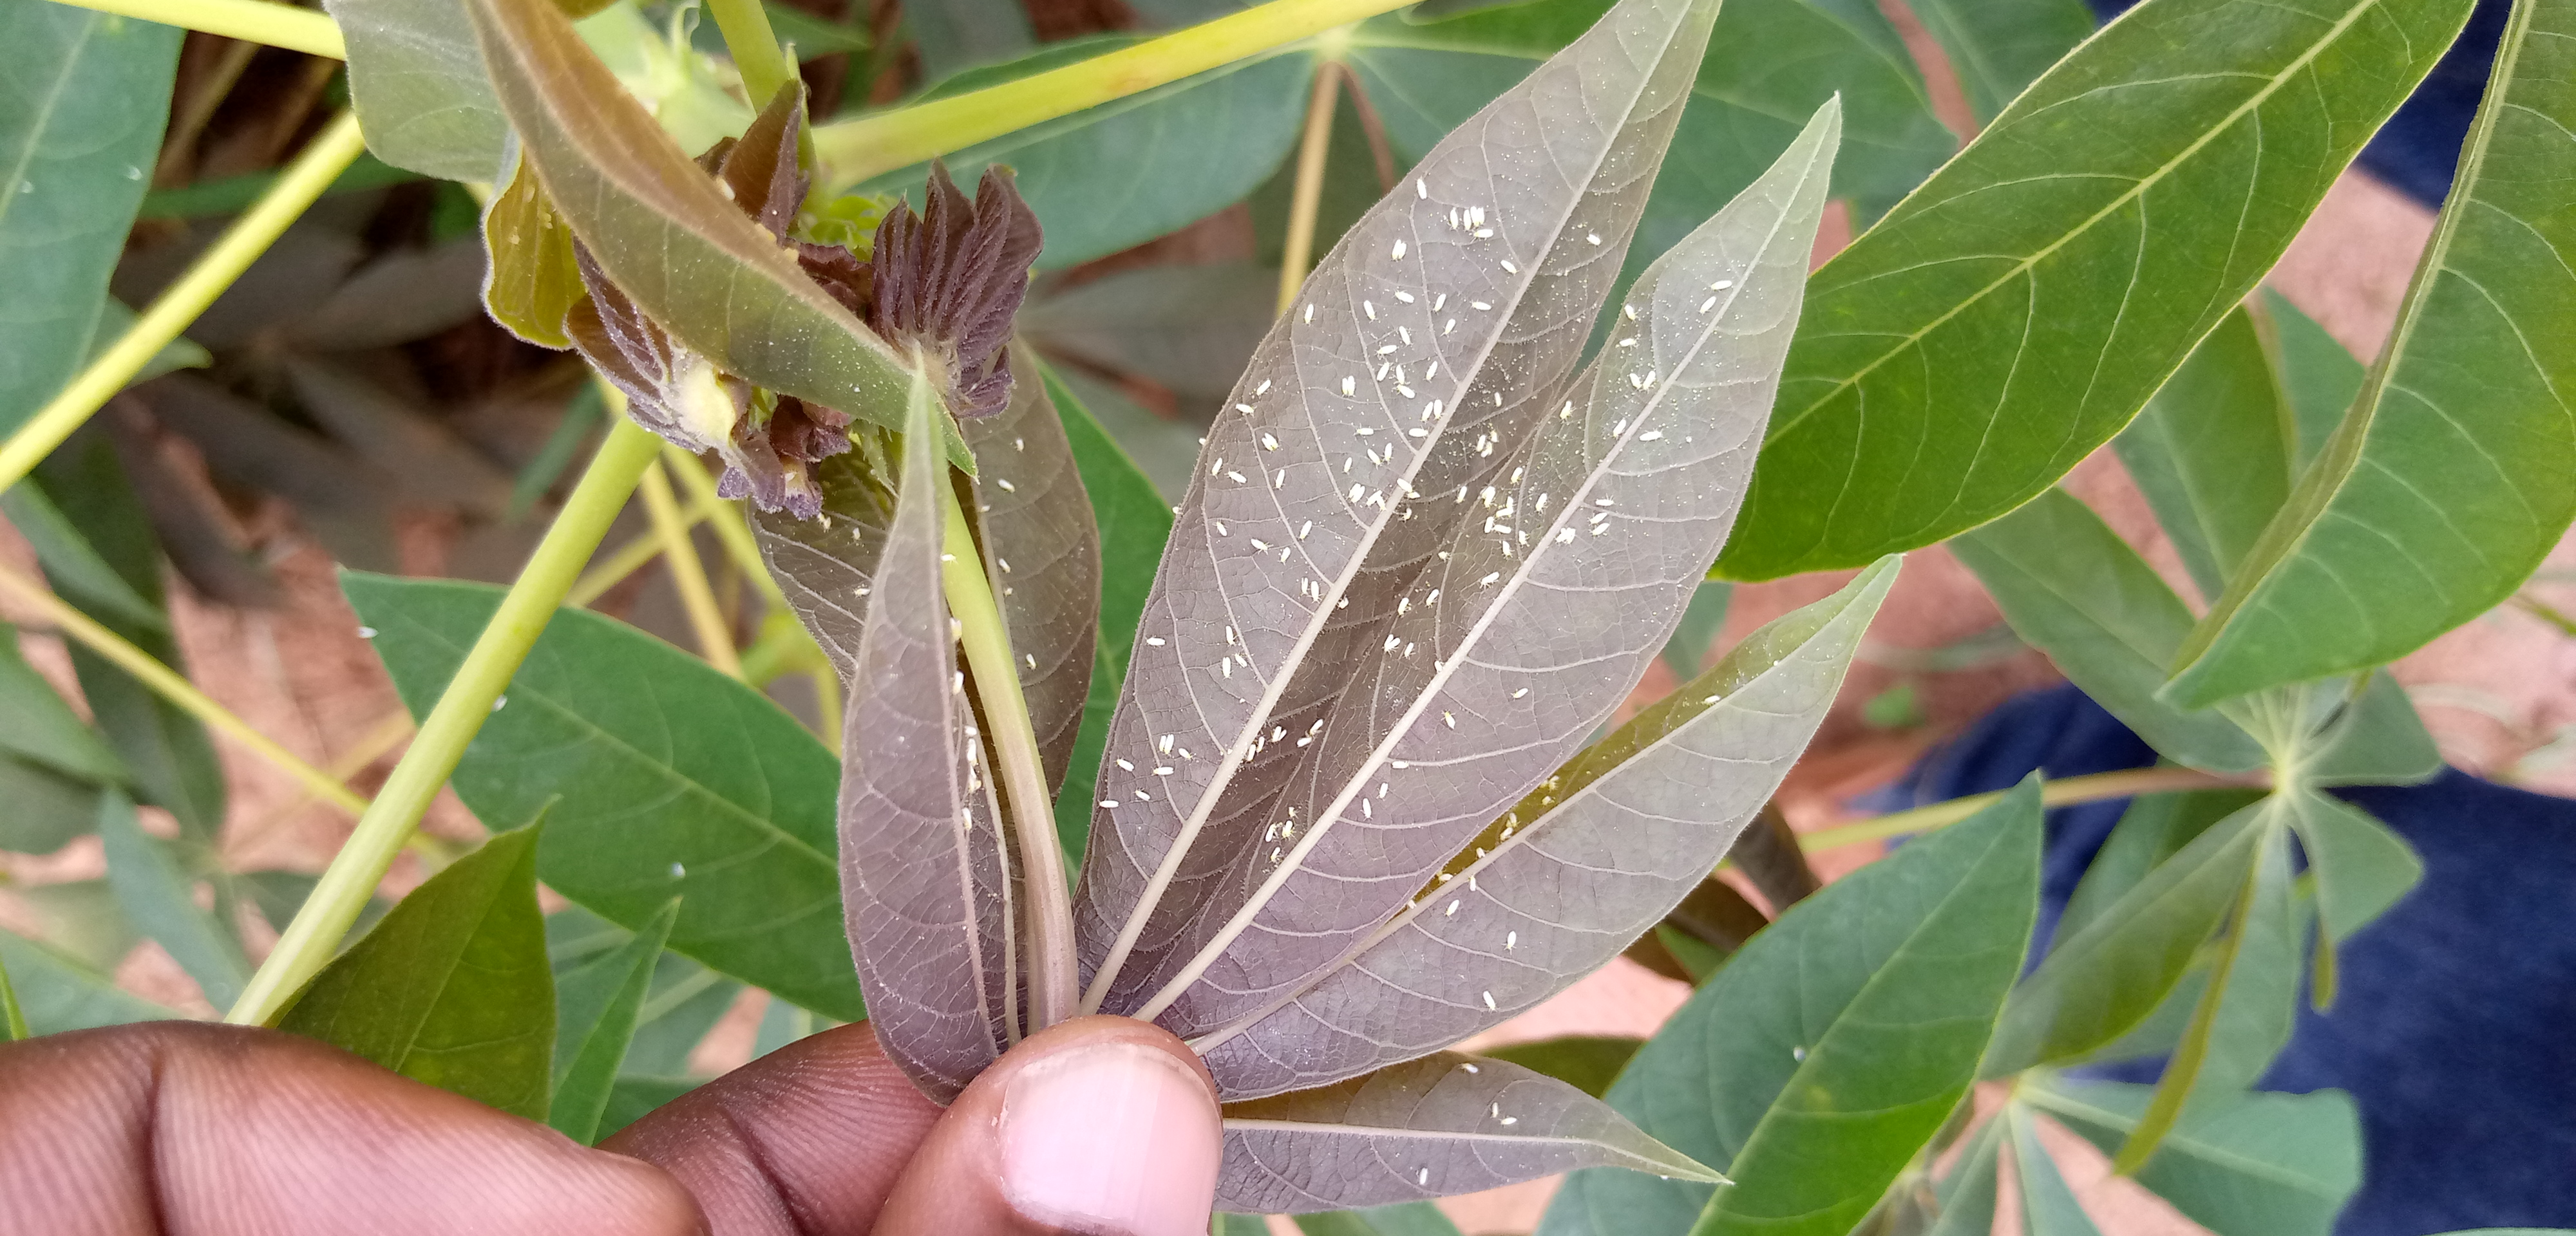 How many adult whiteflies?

153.